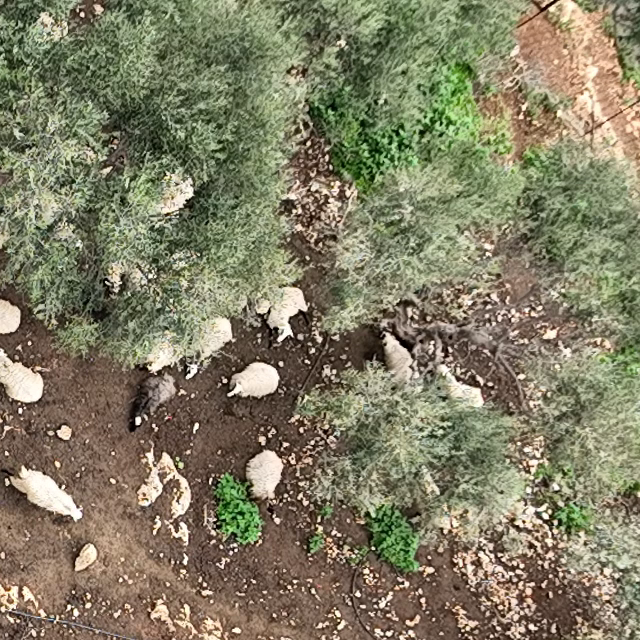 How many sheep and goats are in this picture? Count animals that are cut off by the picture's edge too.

14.